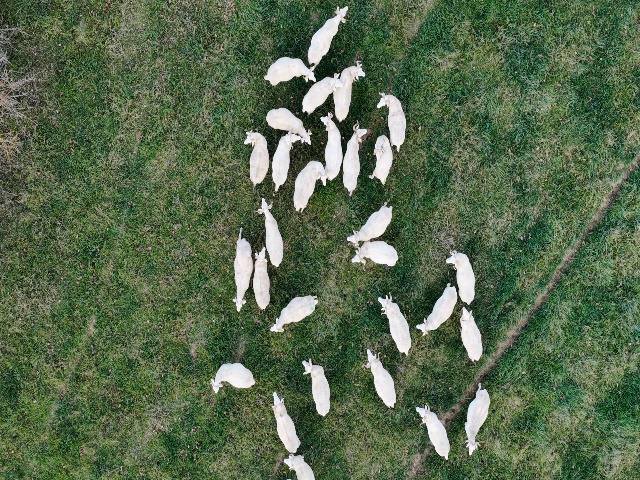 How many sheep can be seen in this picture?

29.